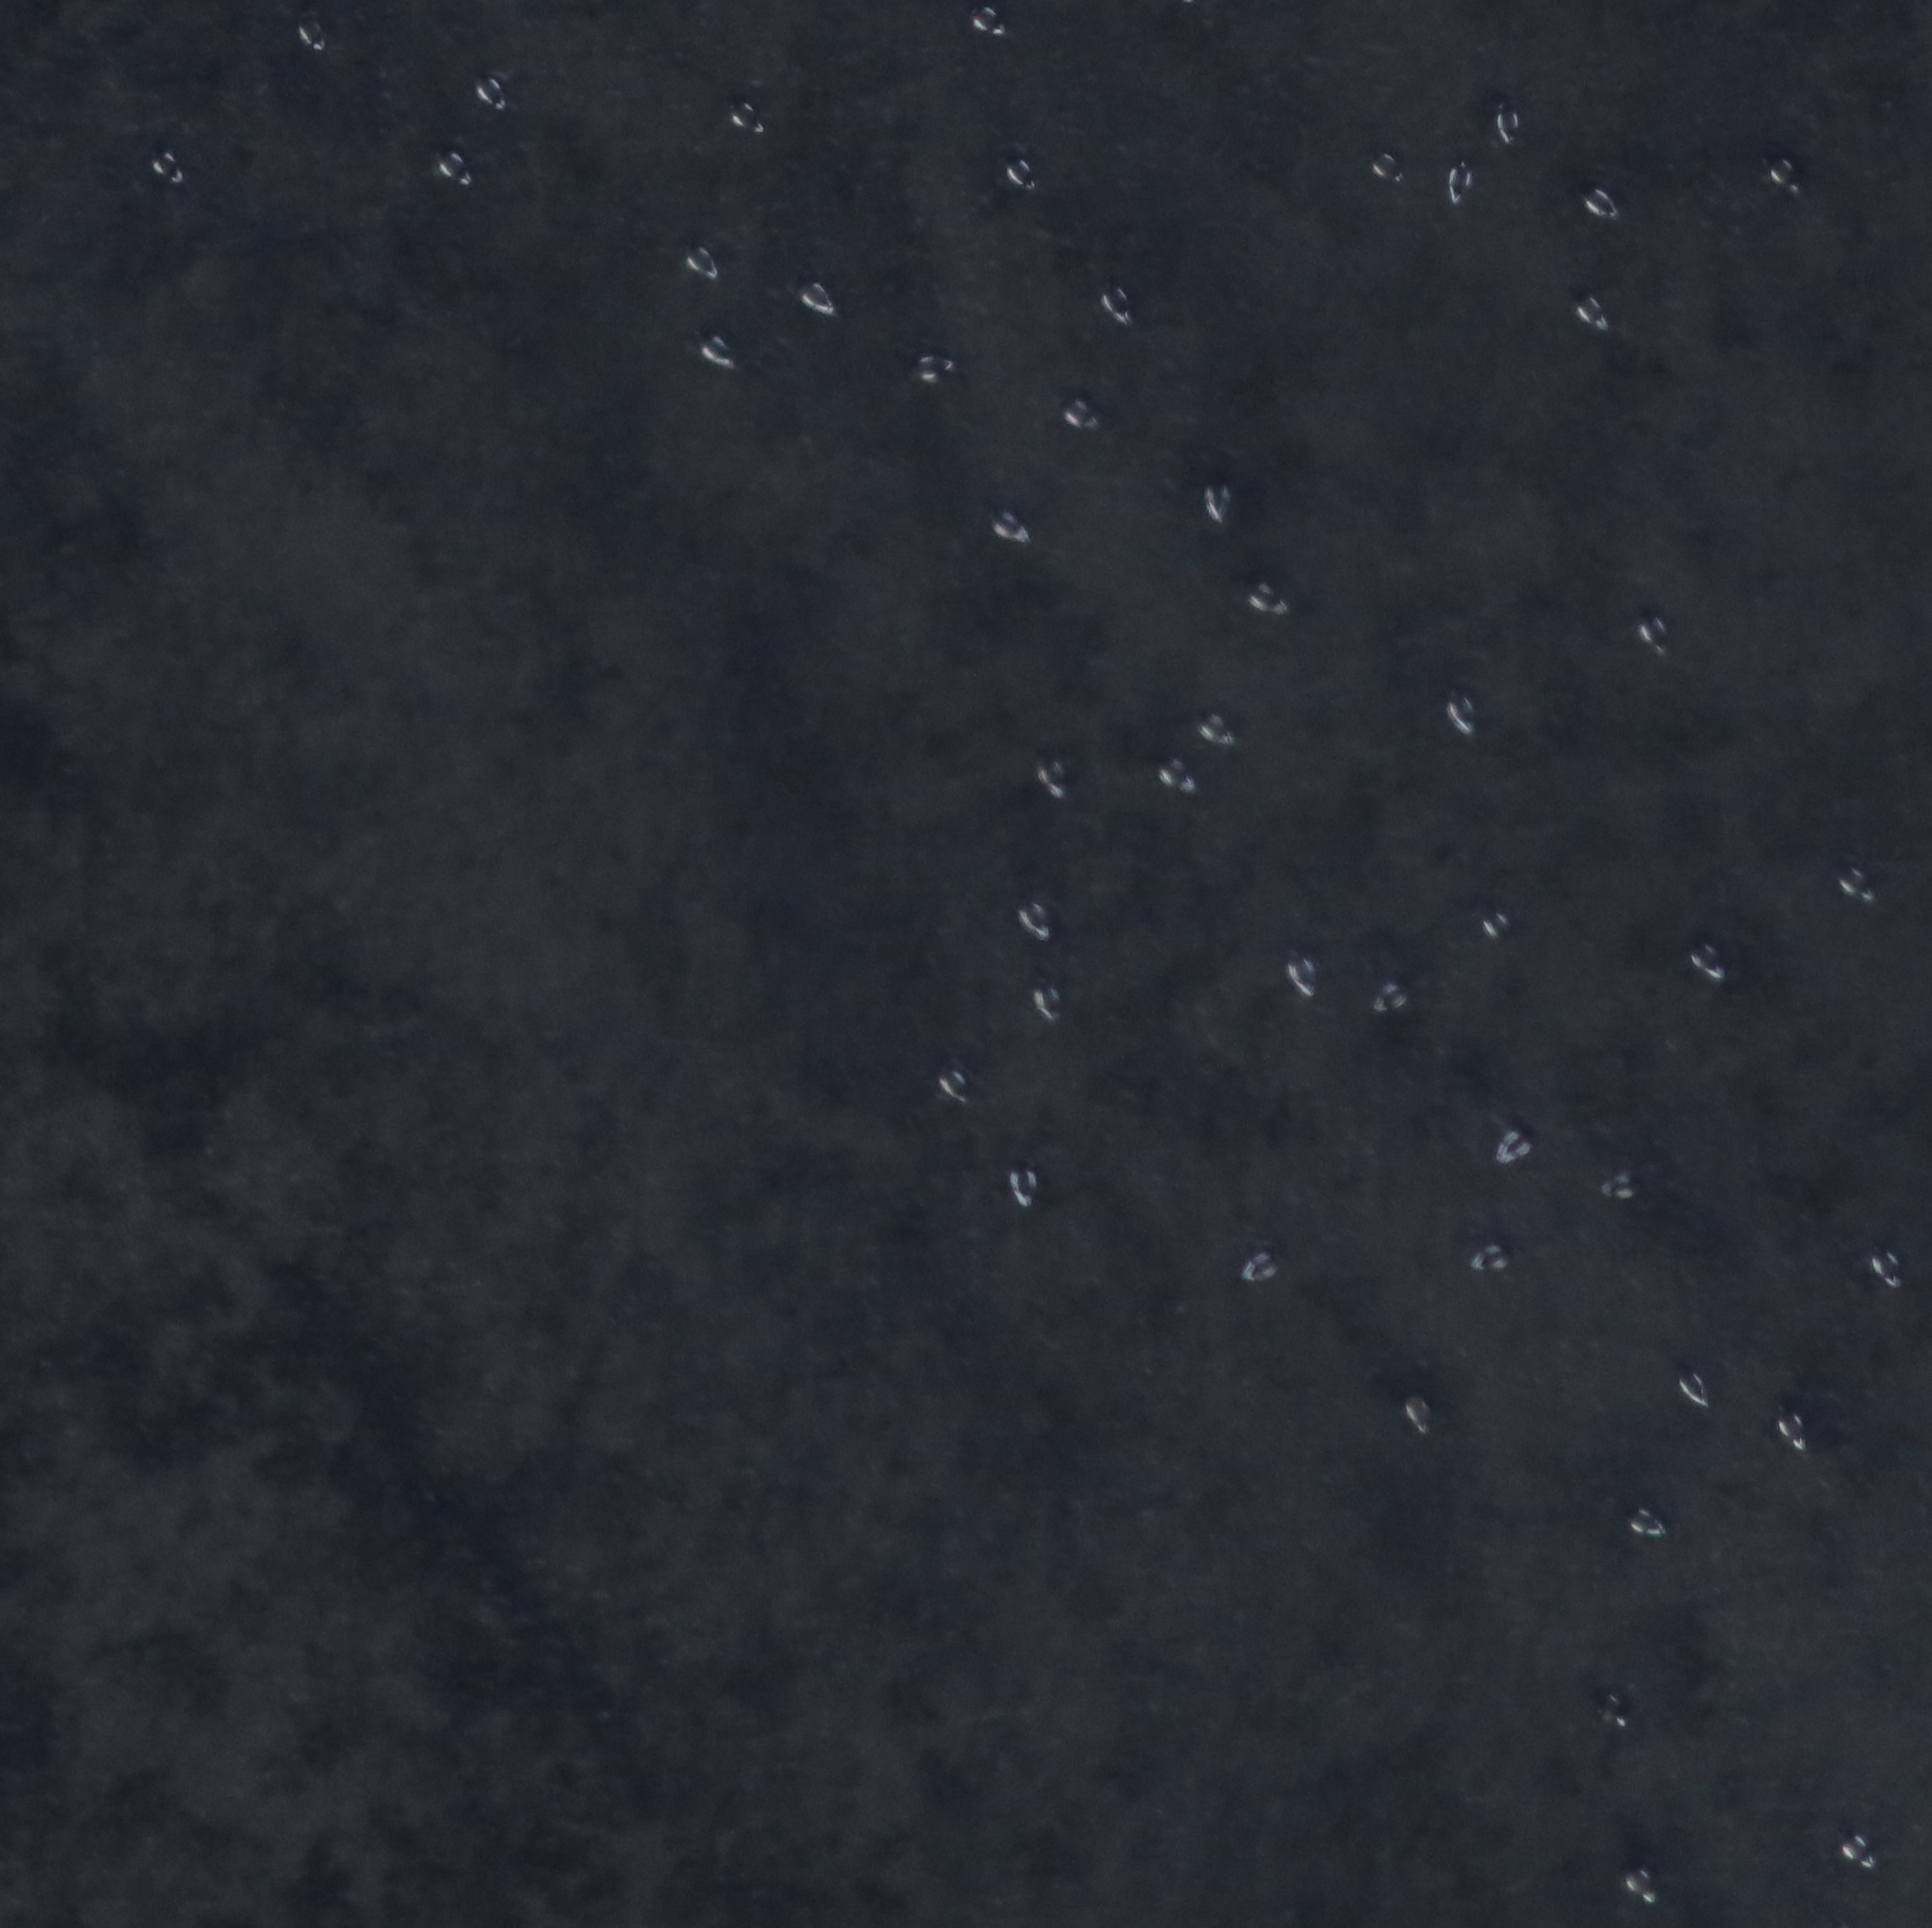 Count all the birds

48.